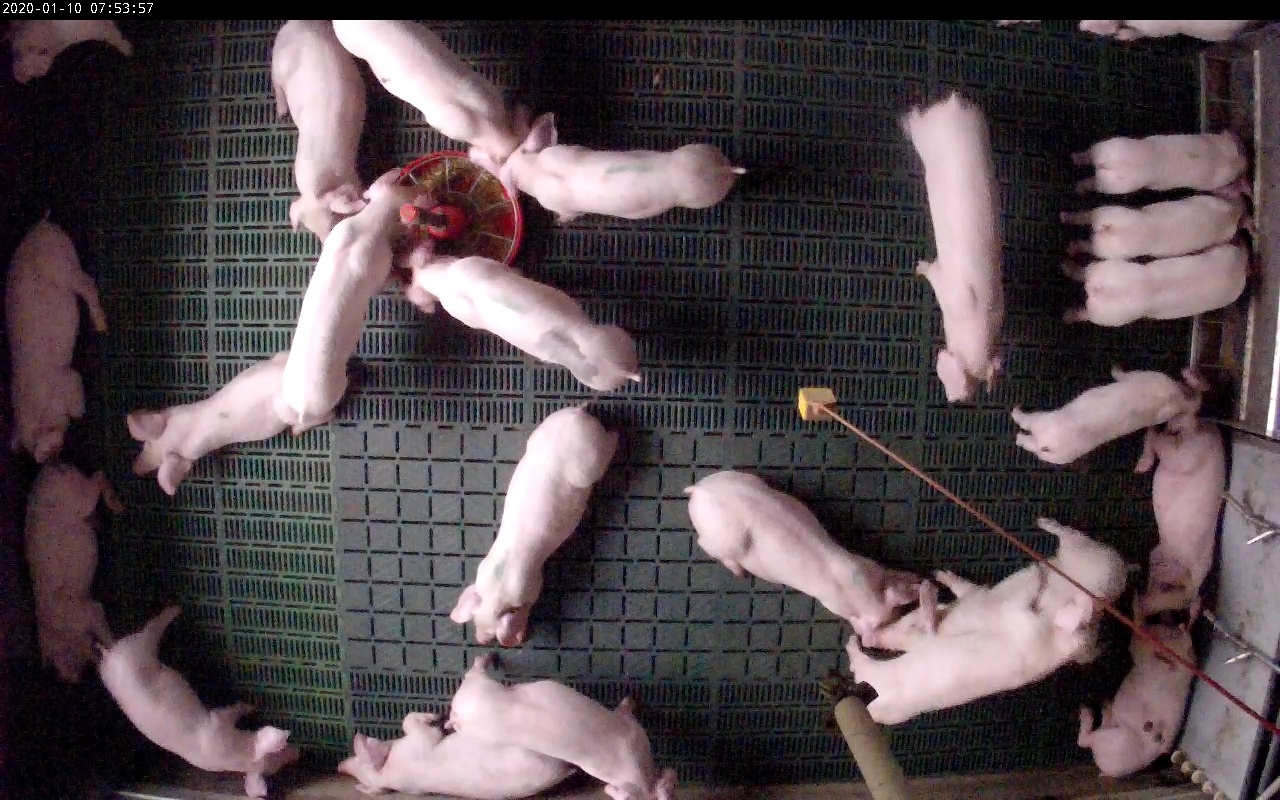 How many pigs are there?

24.